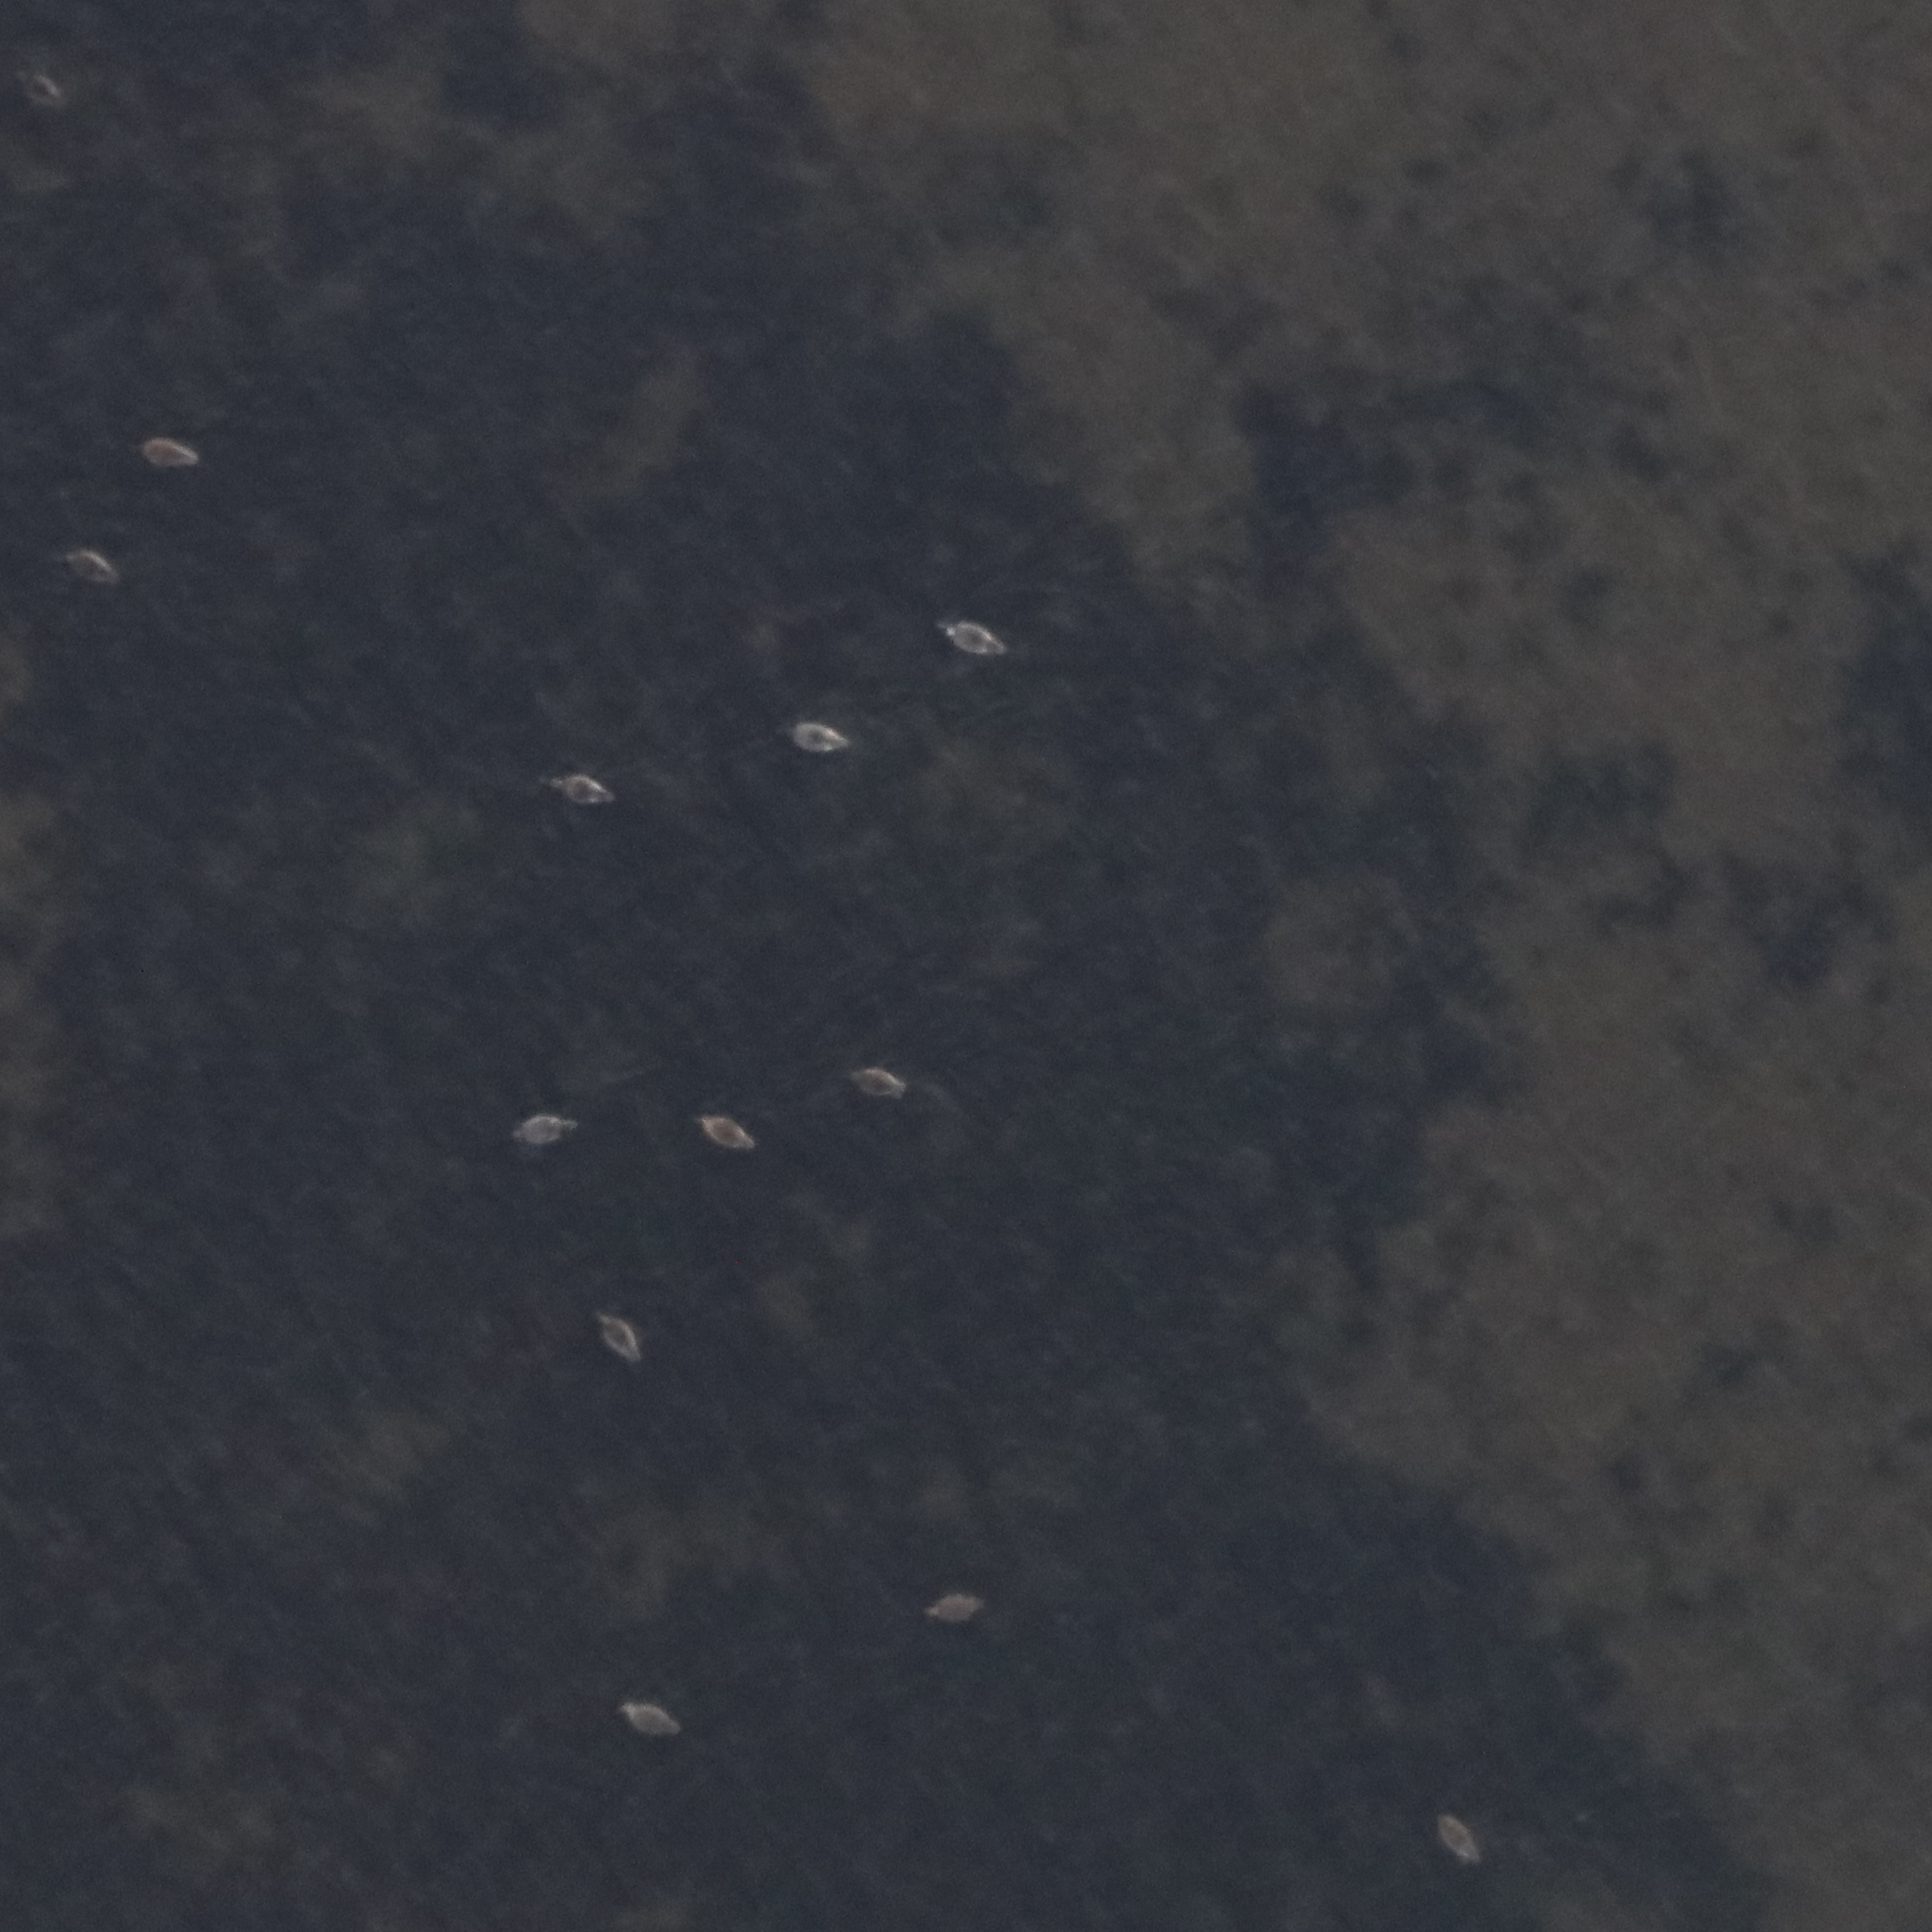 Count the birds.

13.